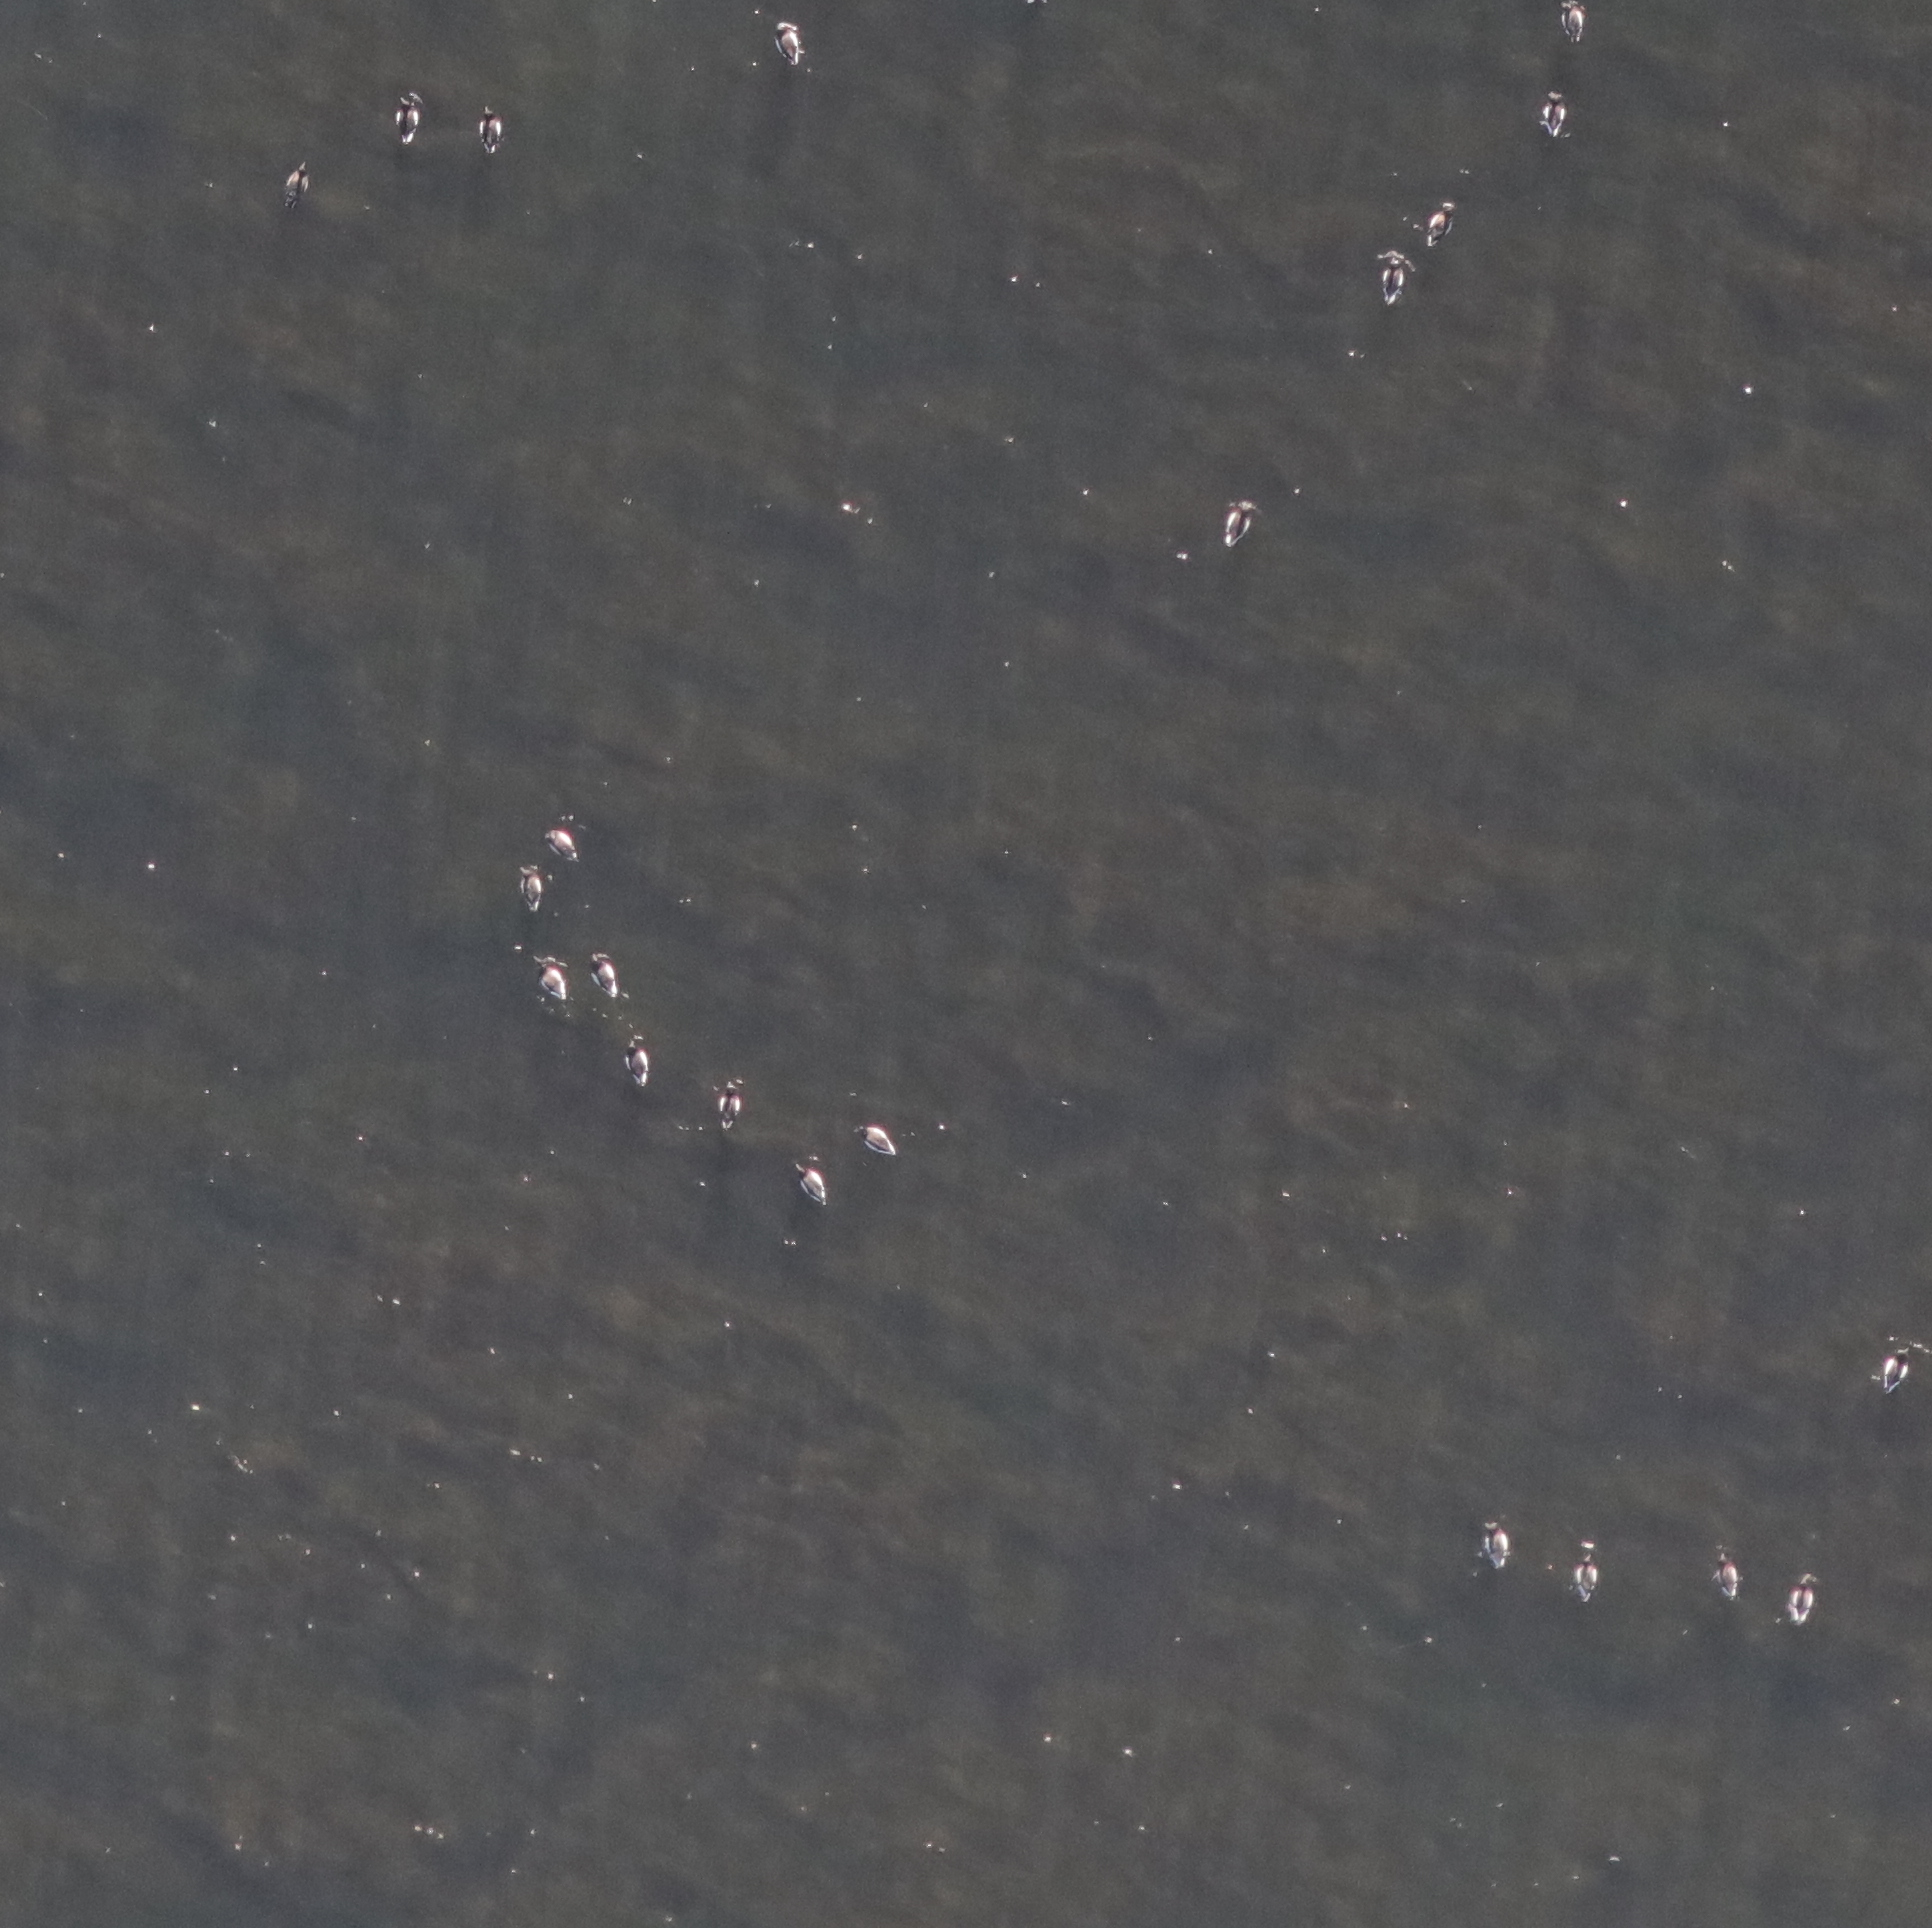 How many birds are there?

22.